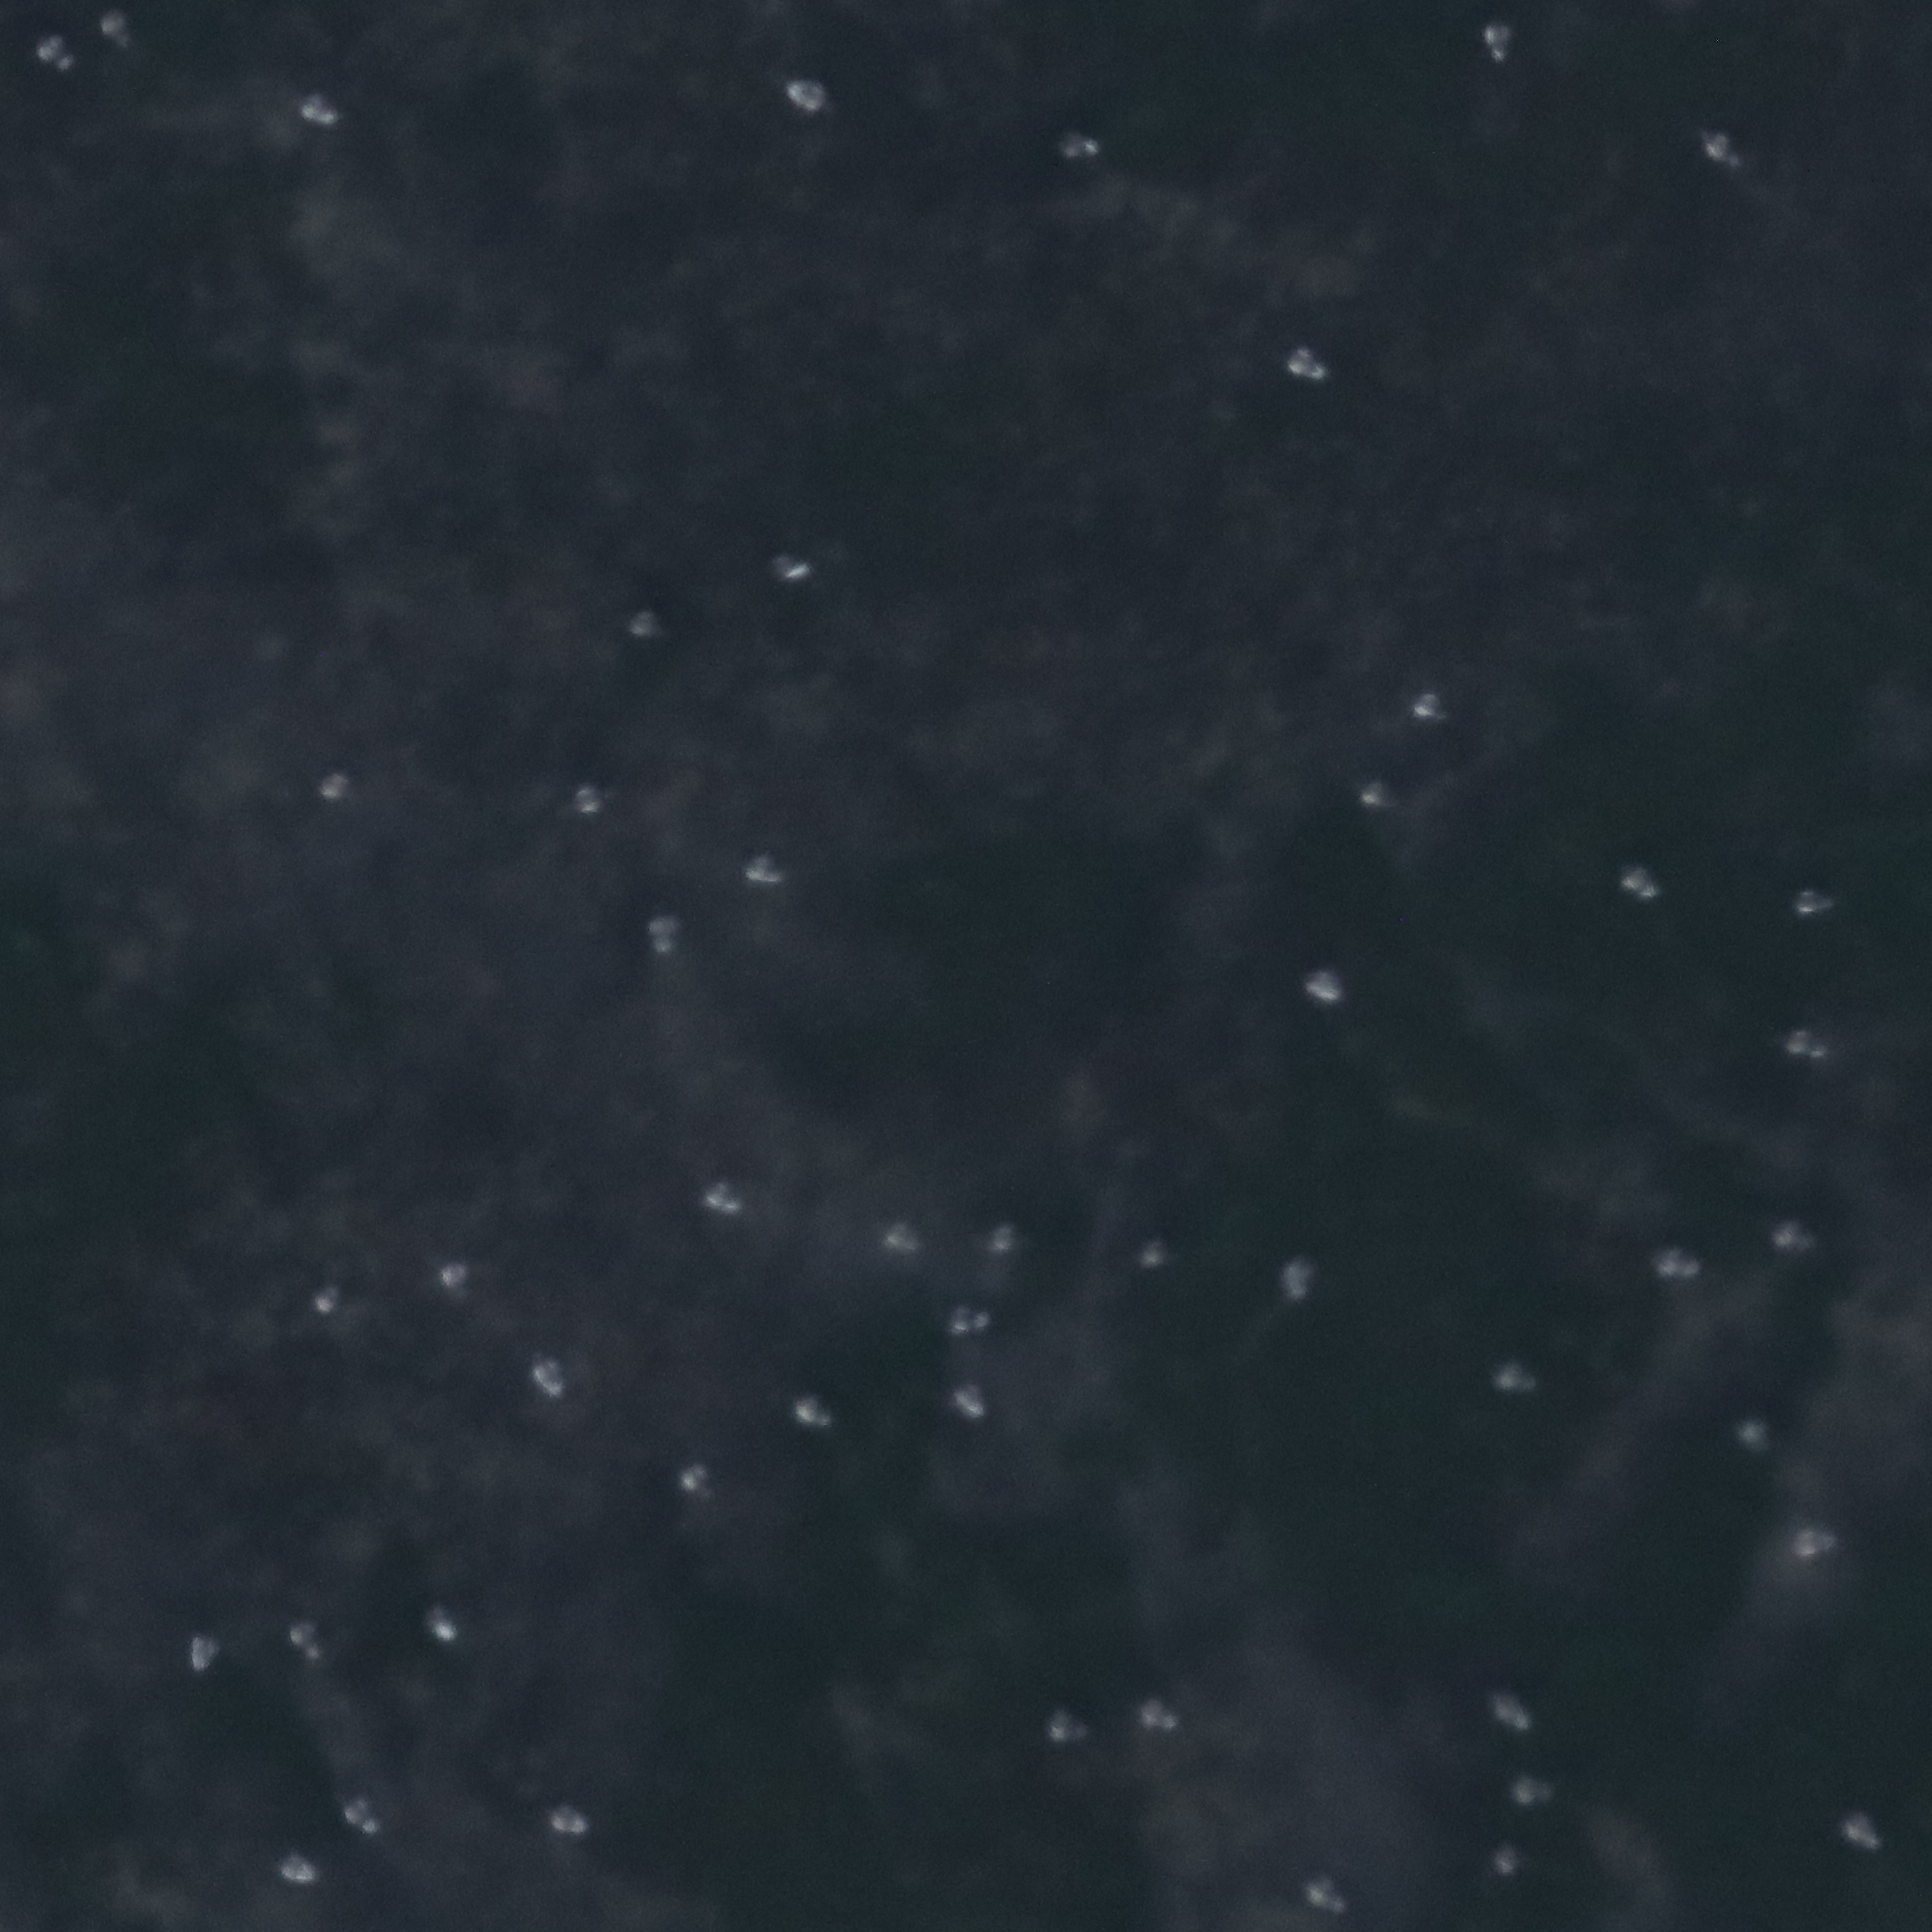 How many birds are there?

50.